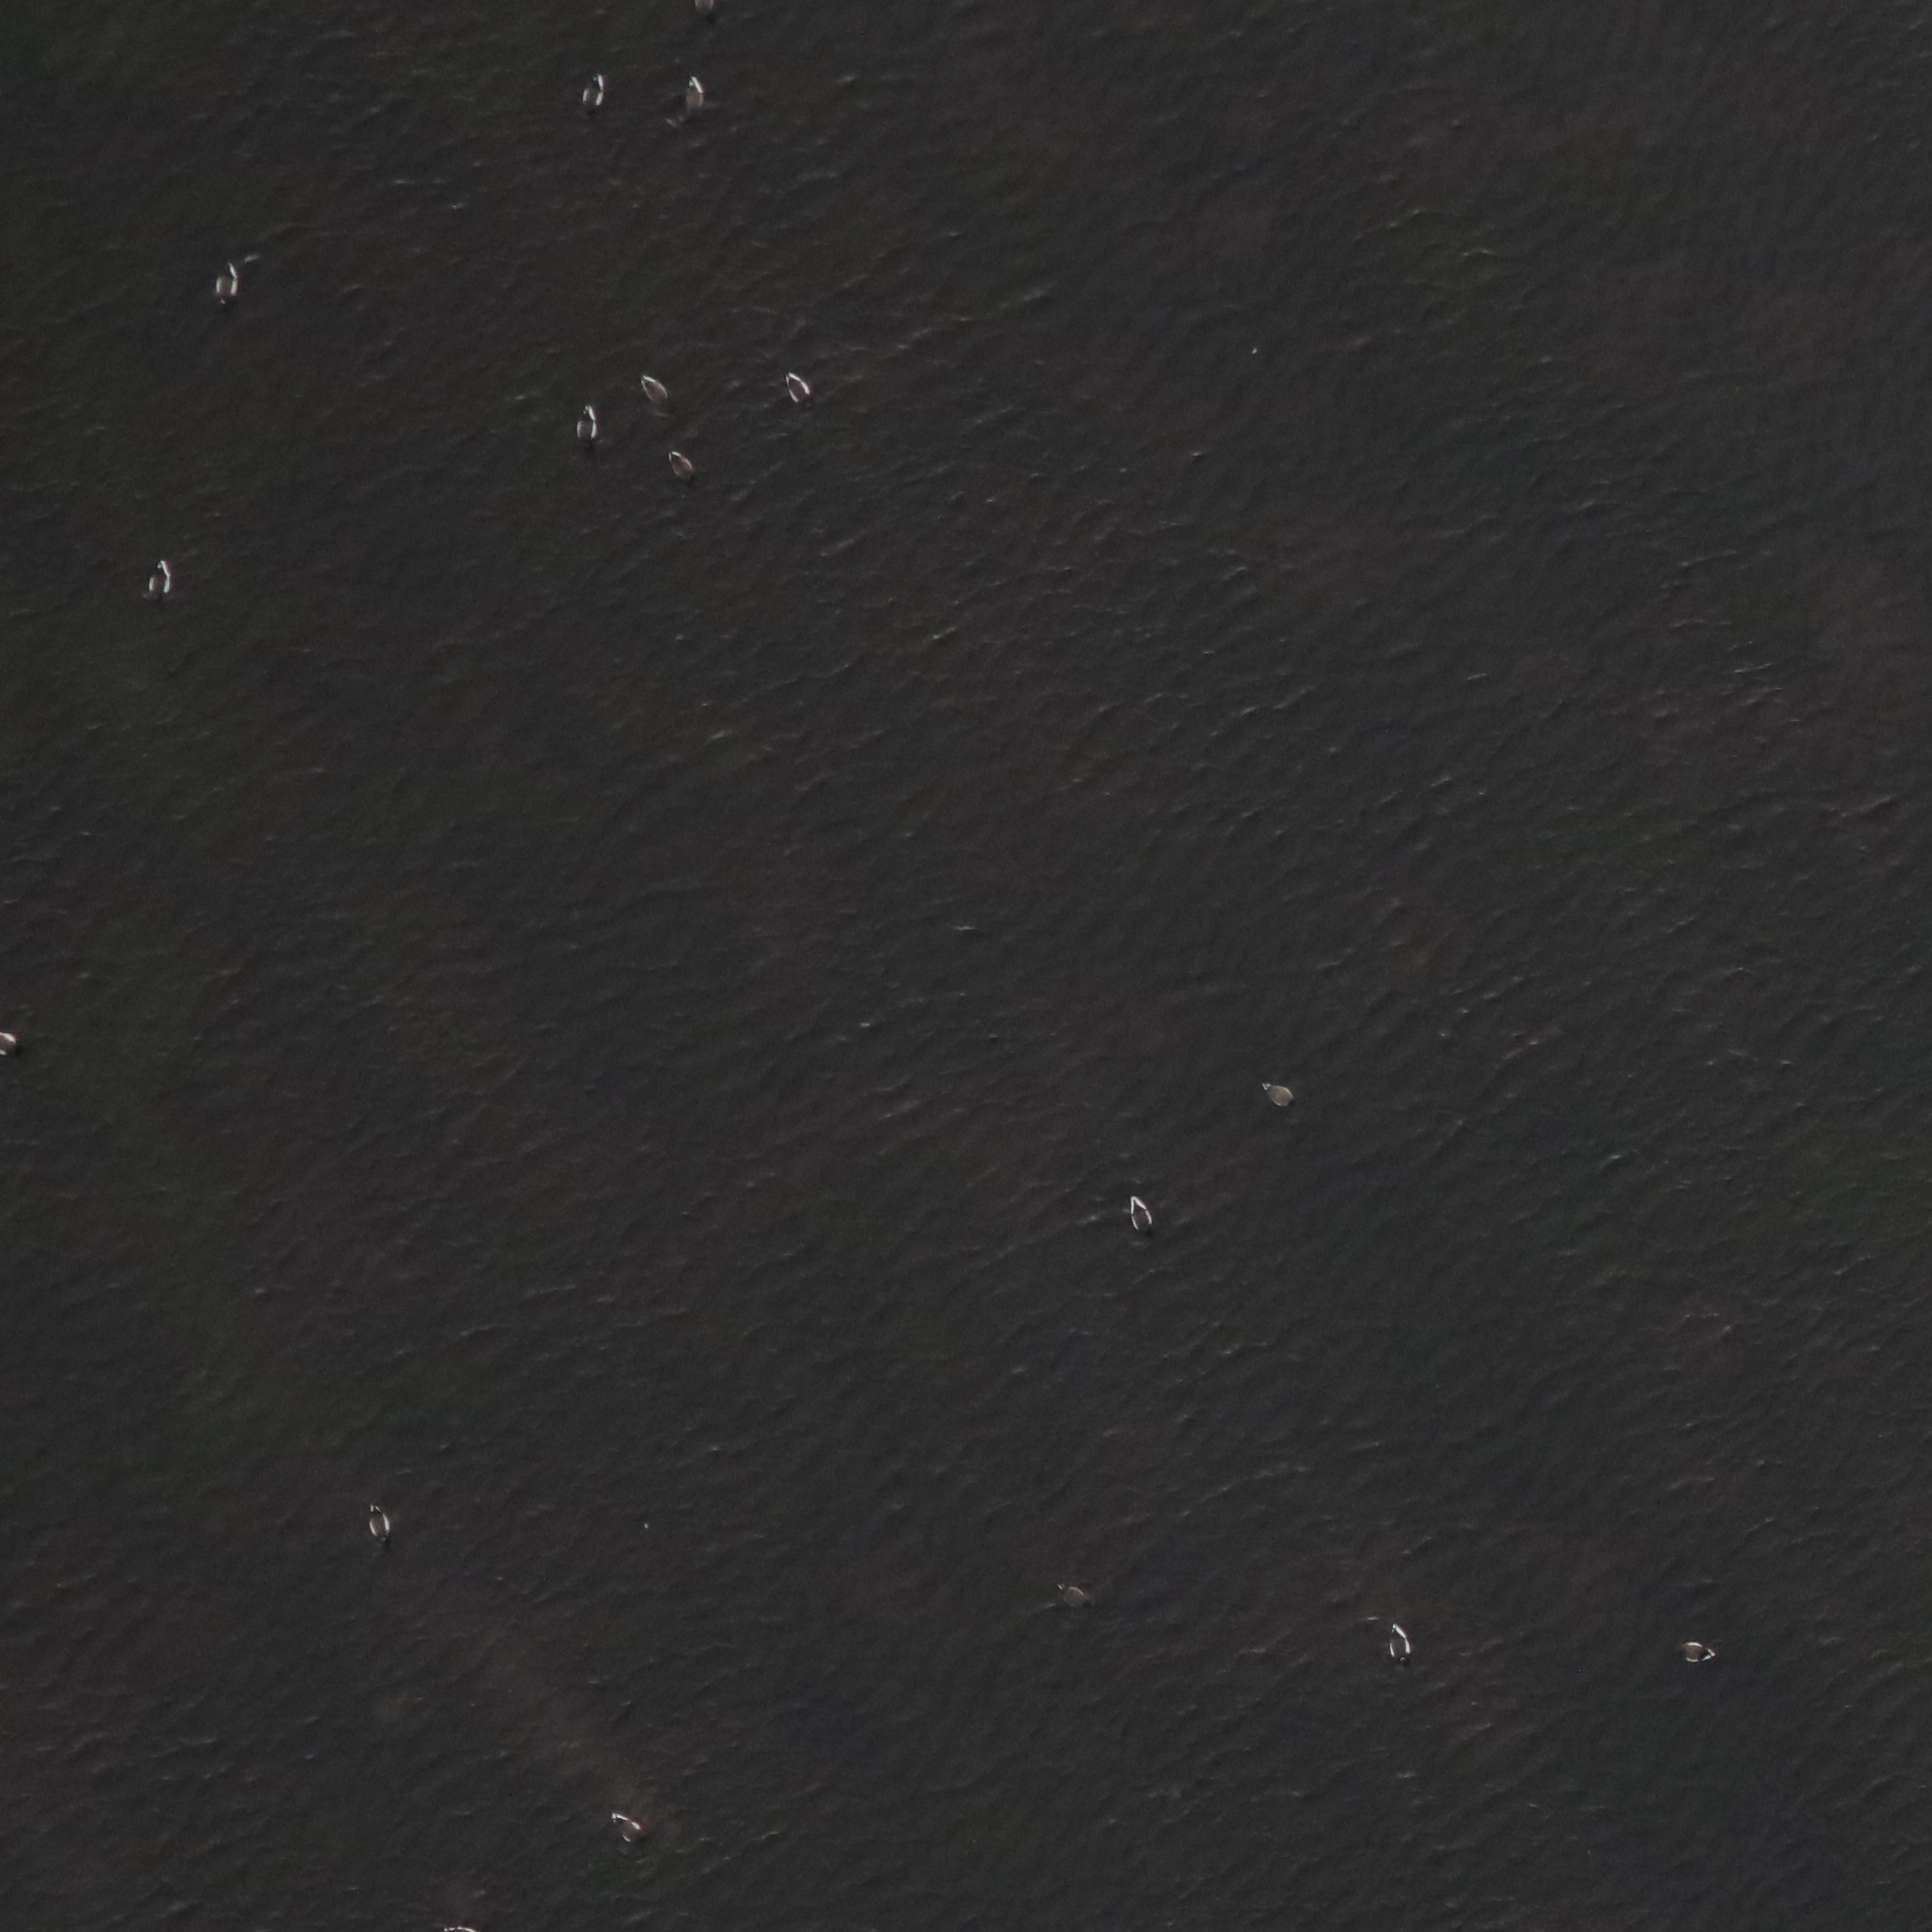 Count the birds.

16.